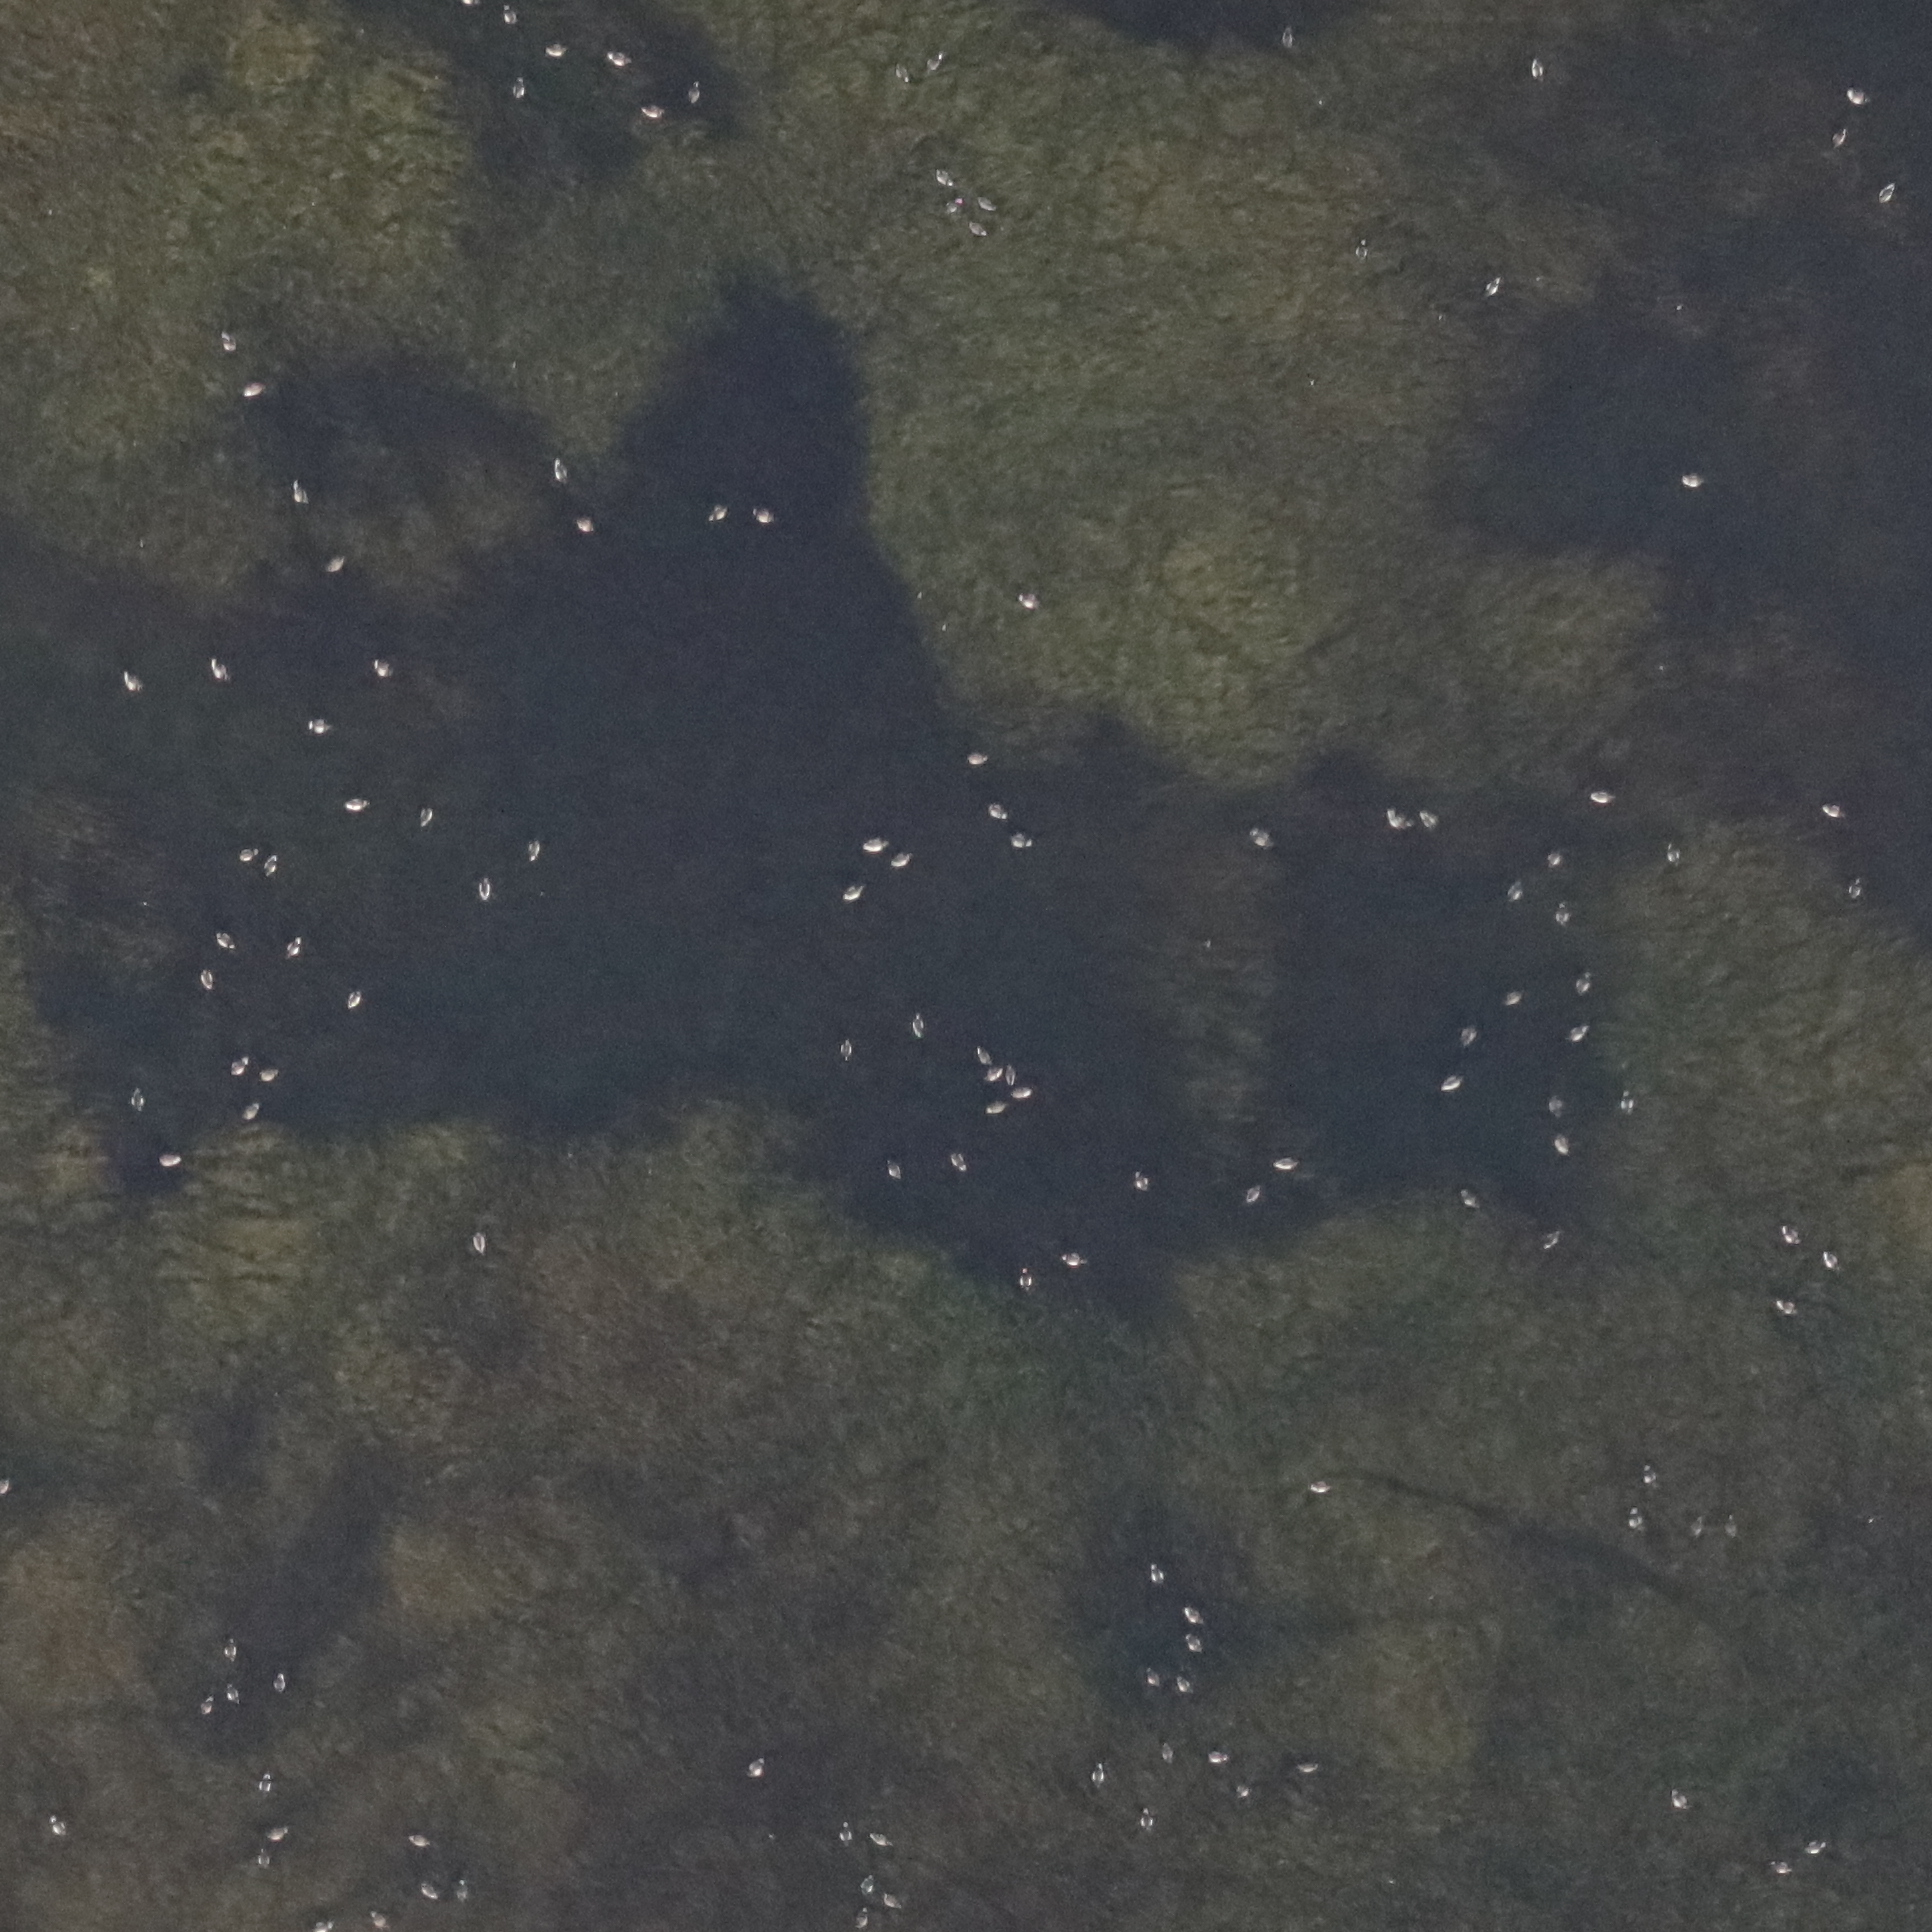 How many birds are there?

130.